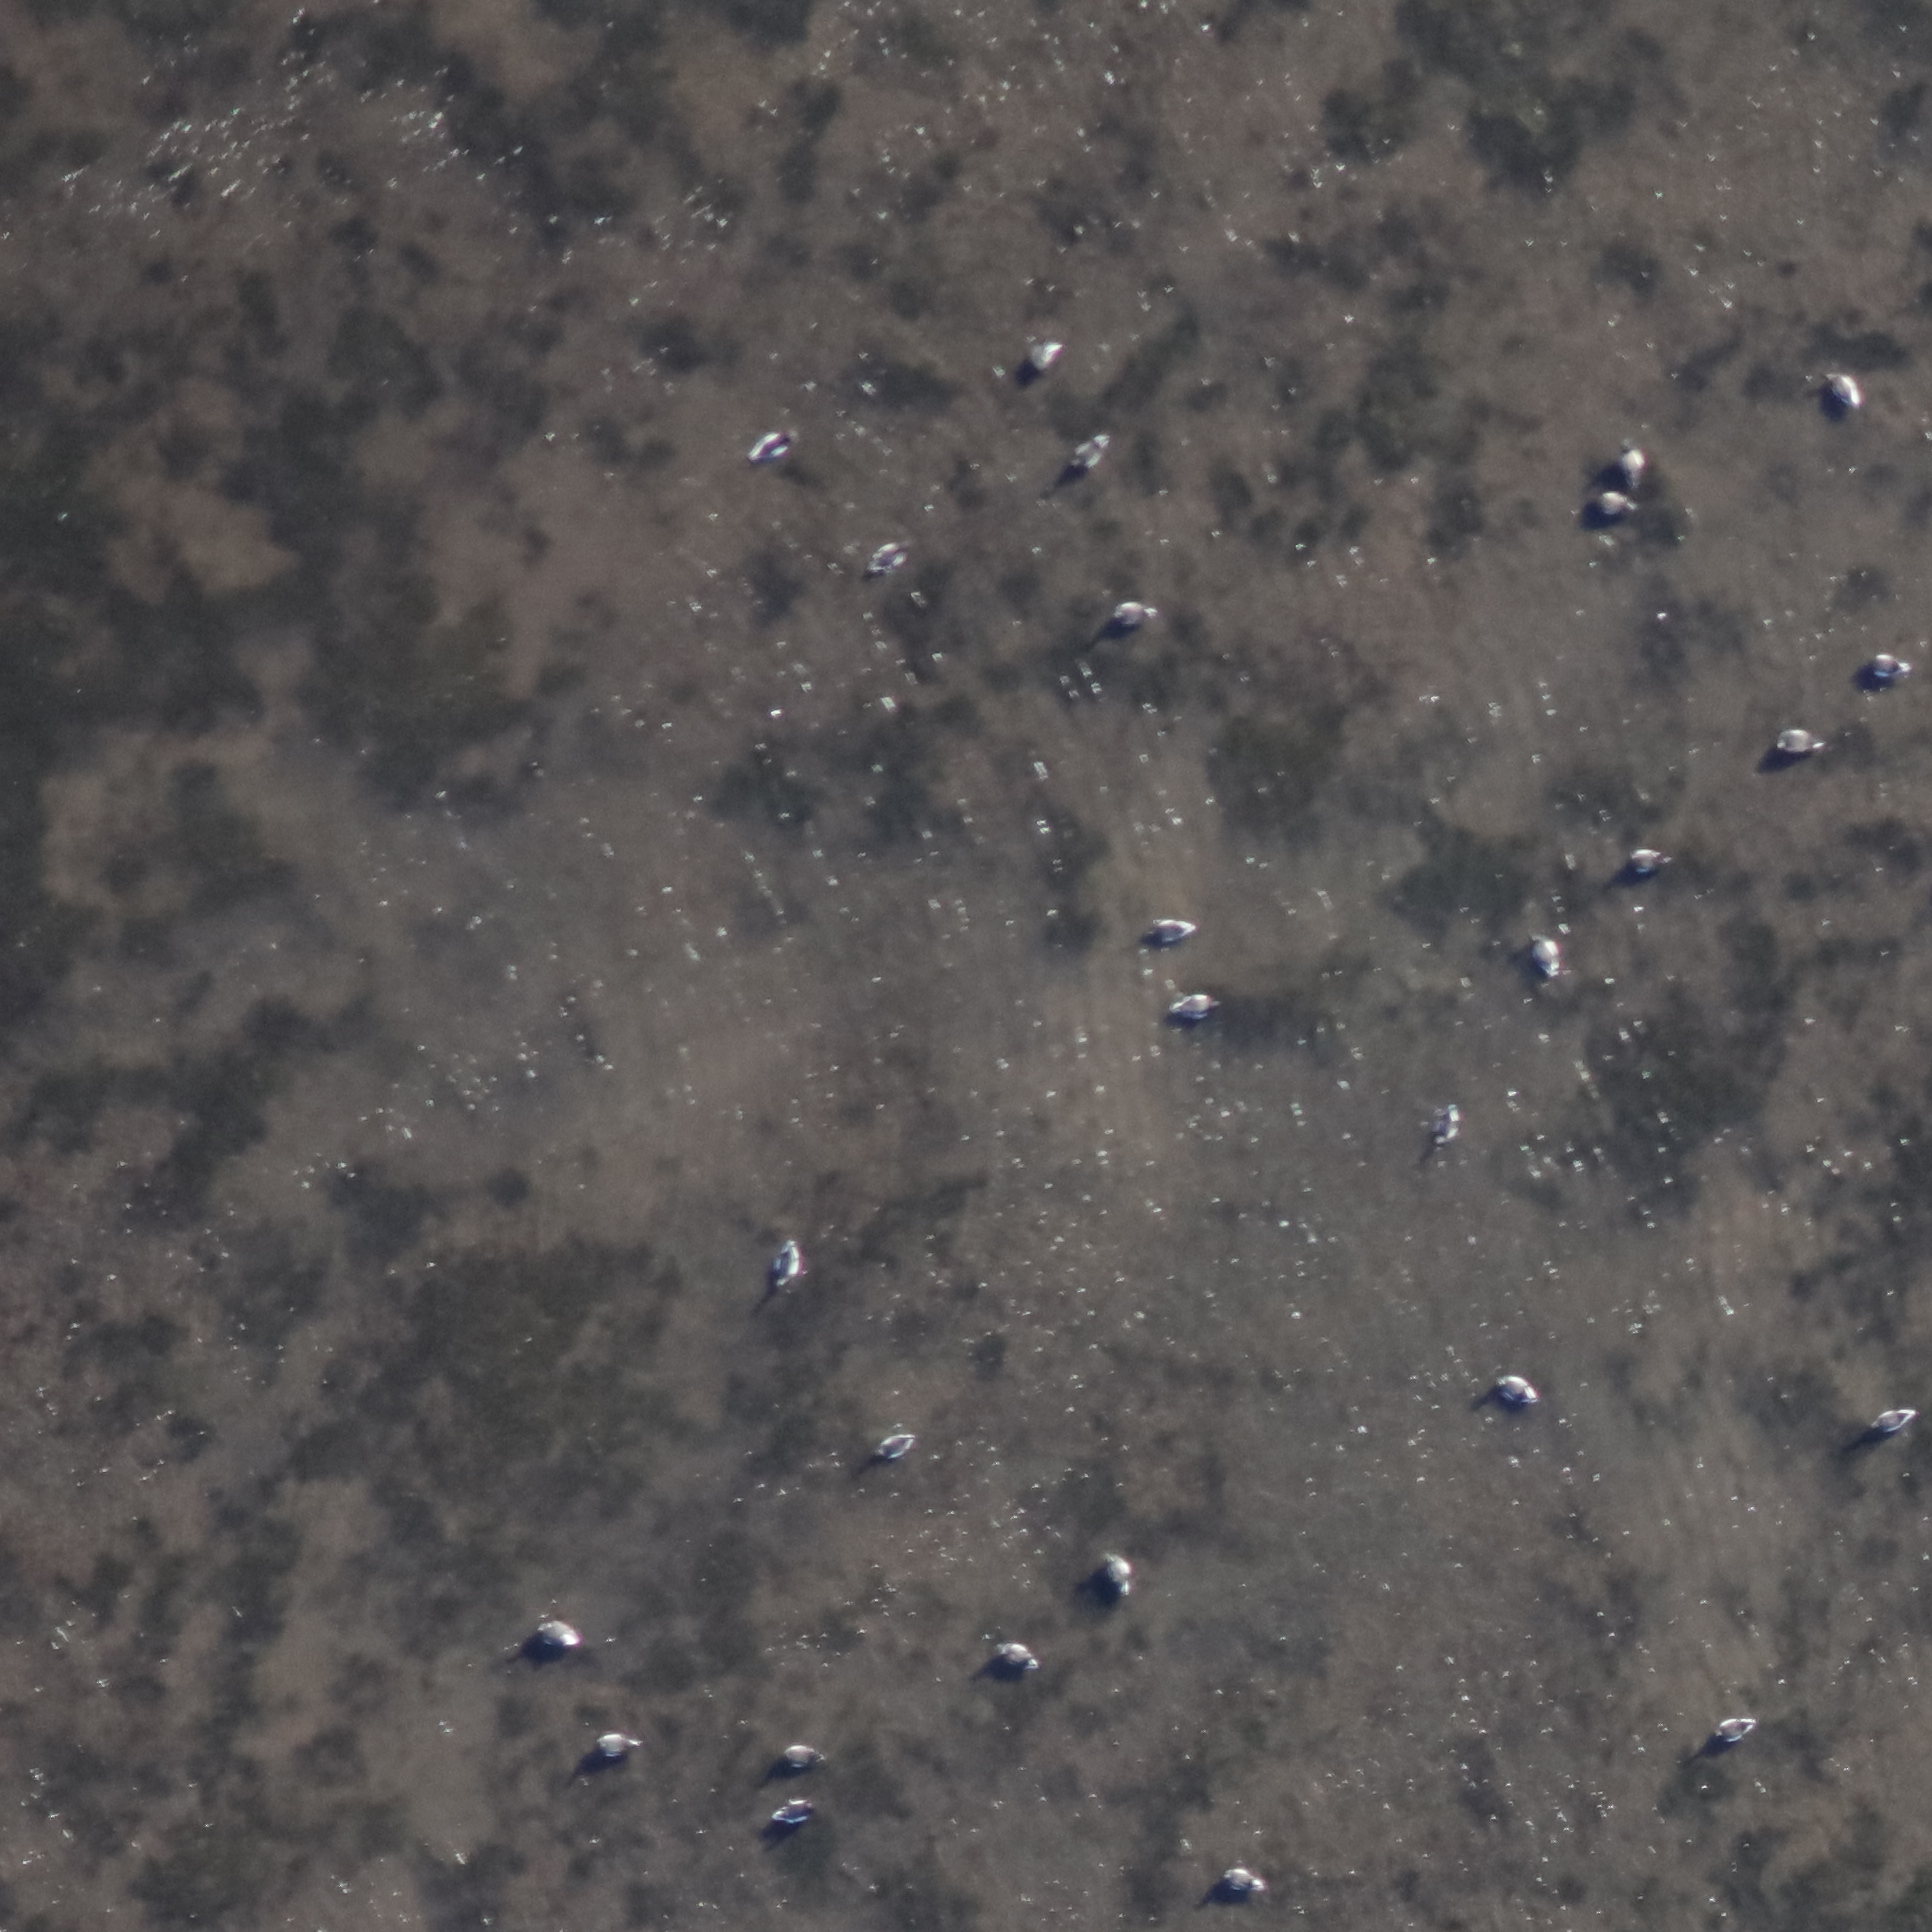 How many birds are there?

27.